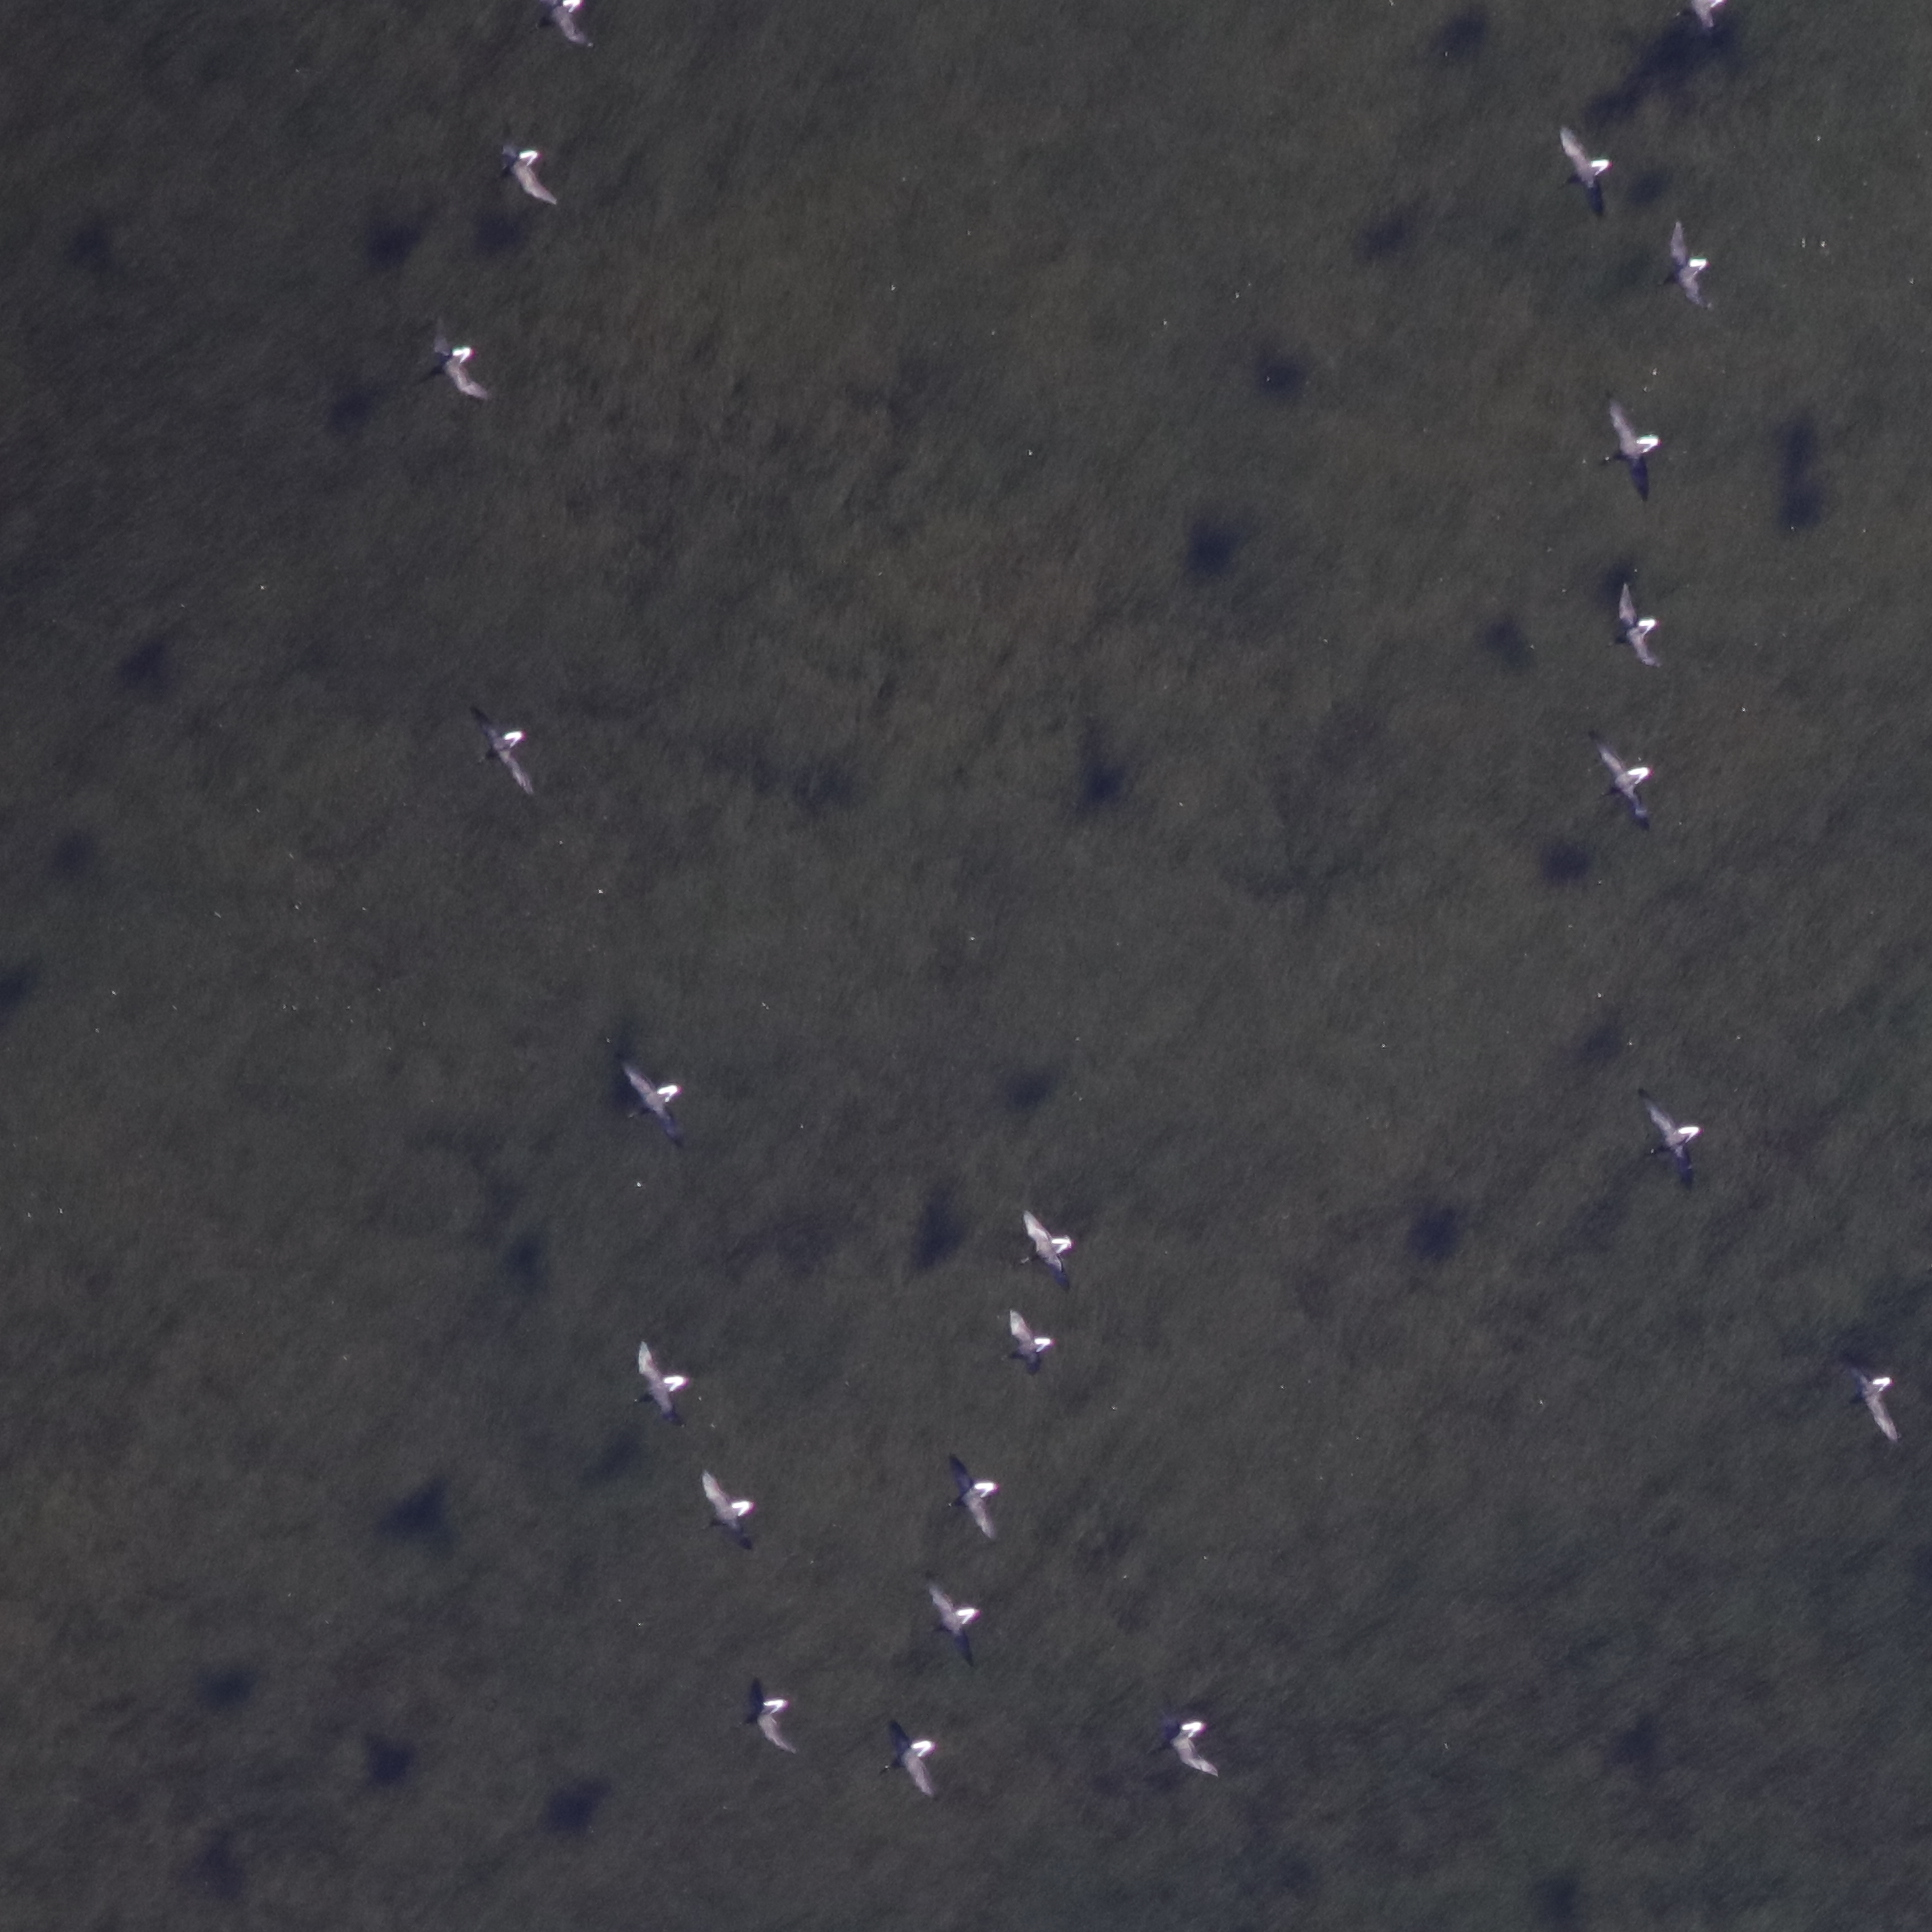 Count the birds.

21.